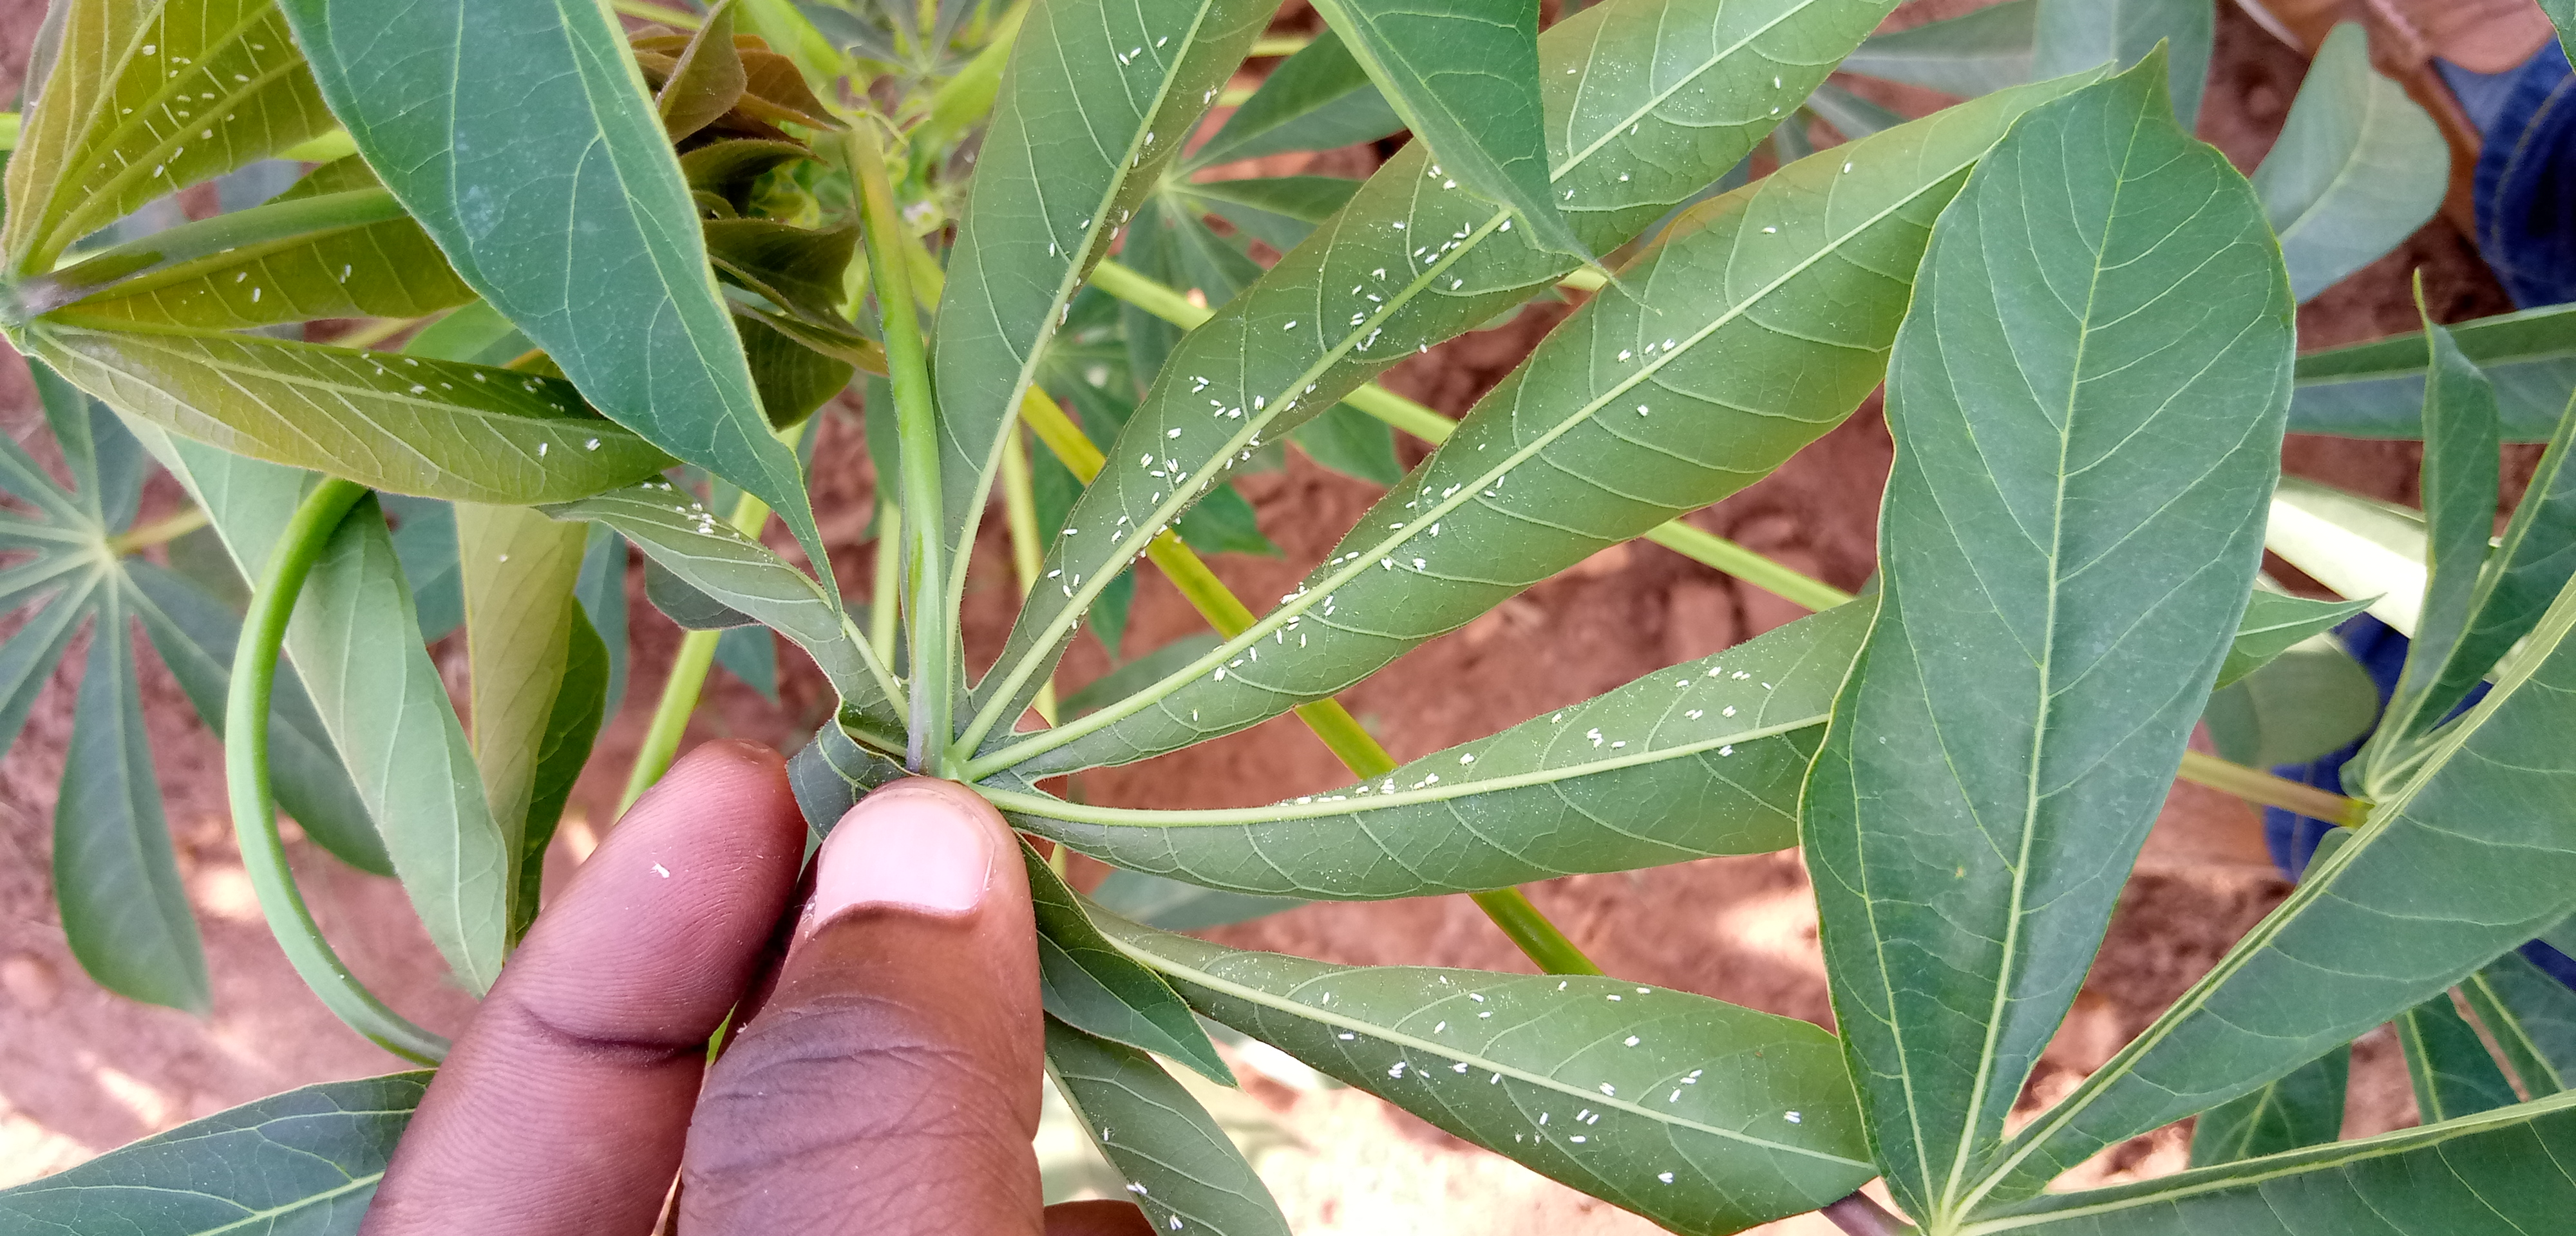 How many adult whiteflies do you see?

194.